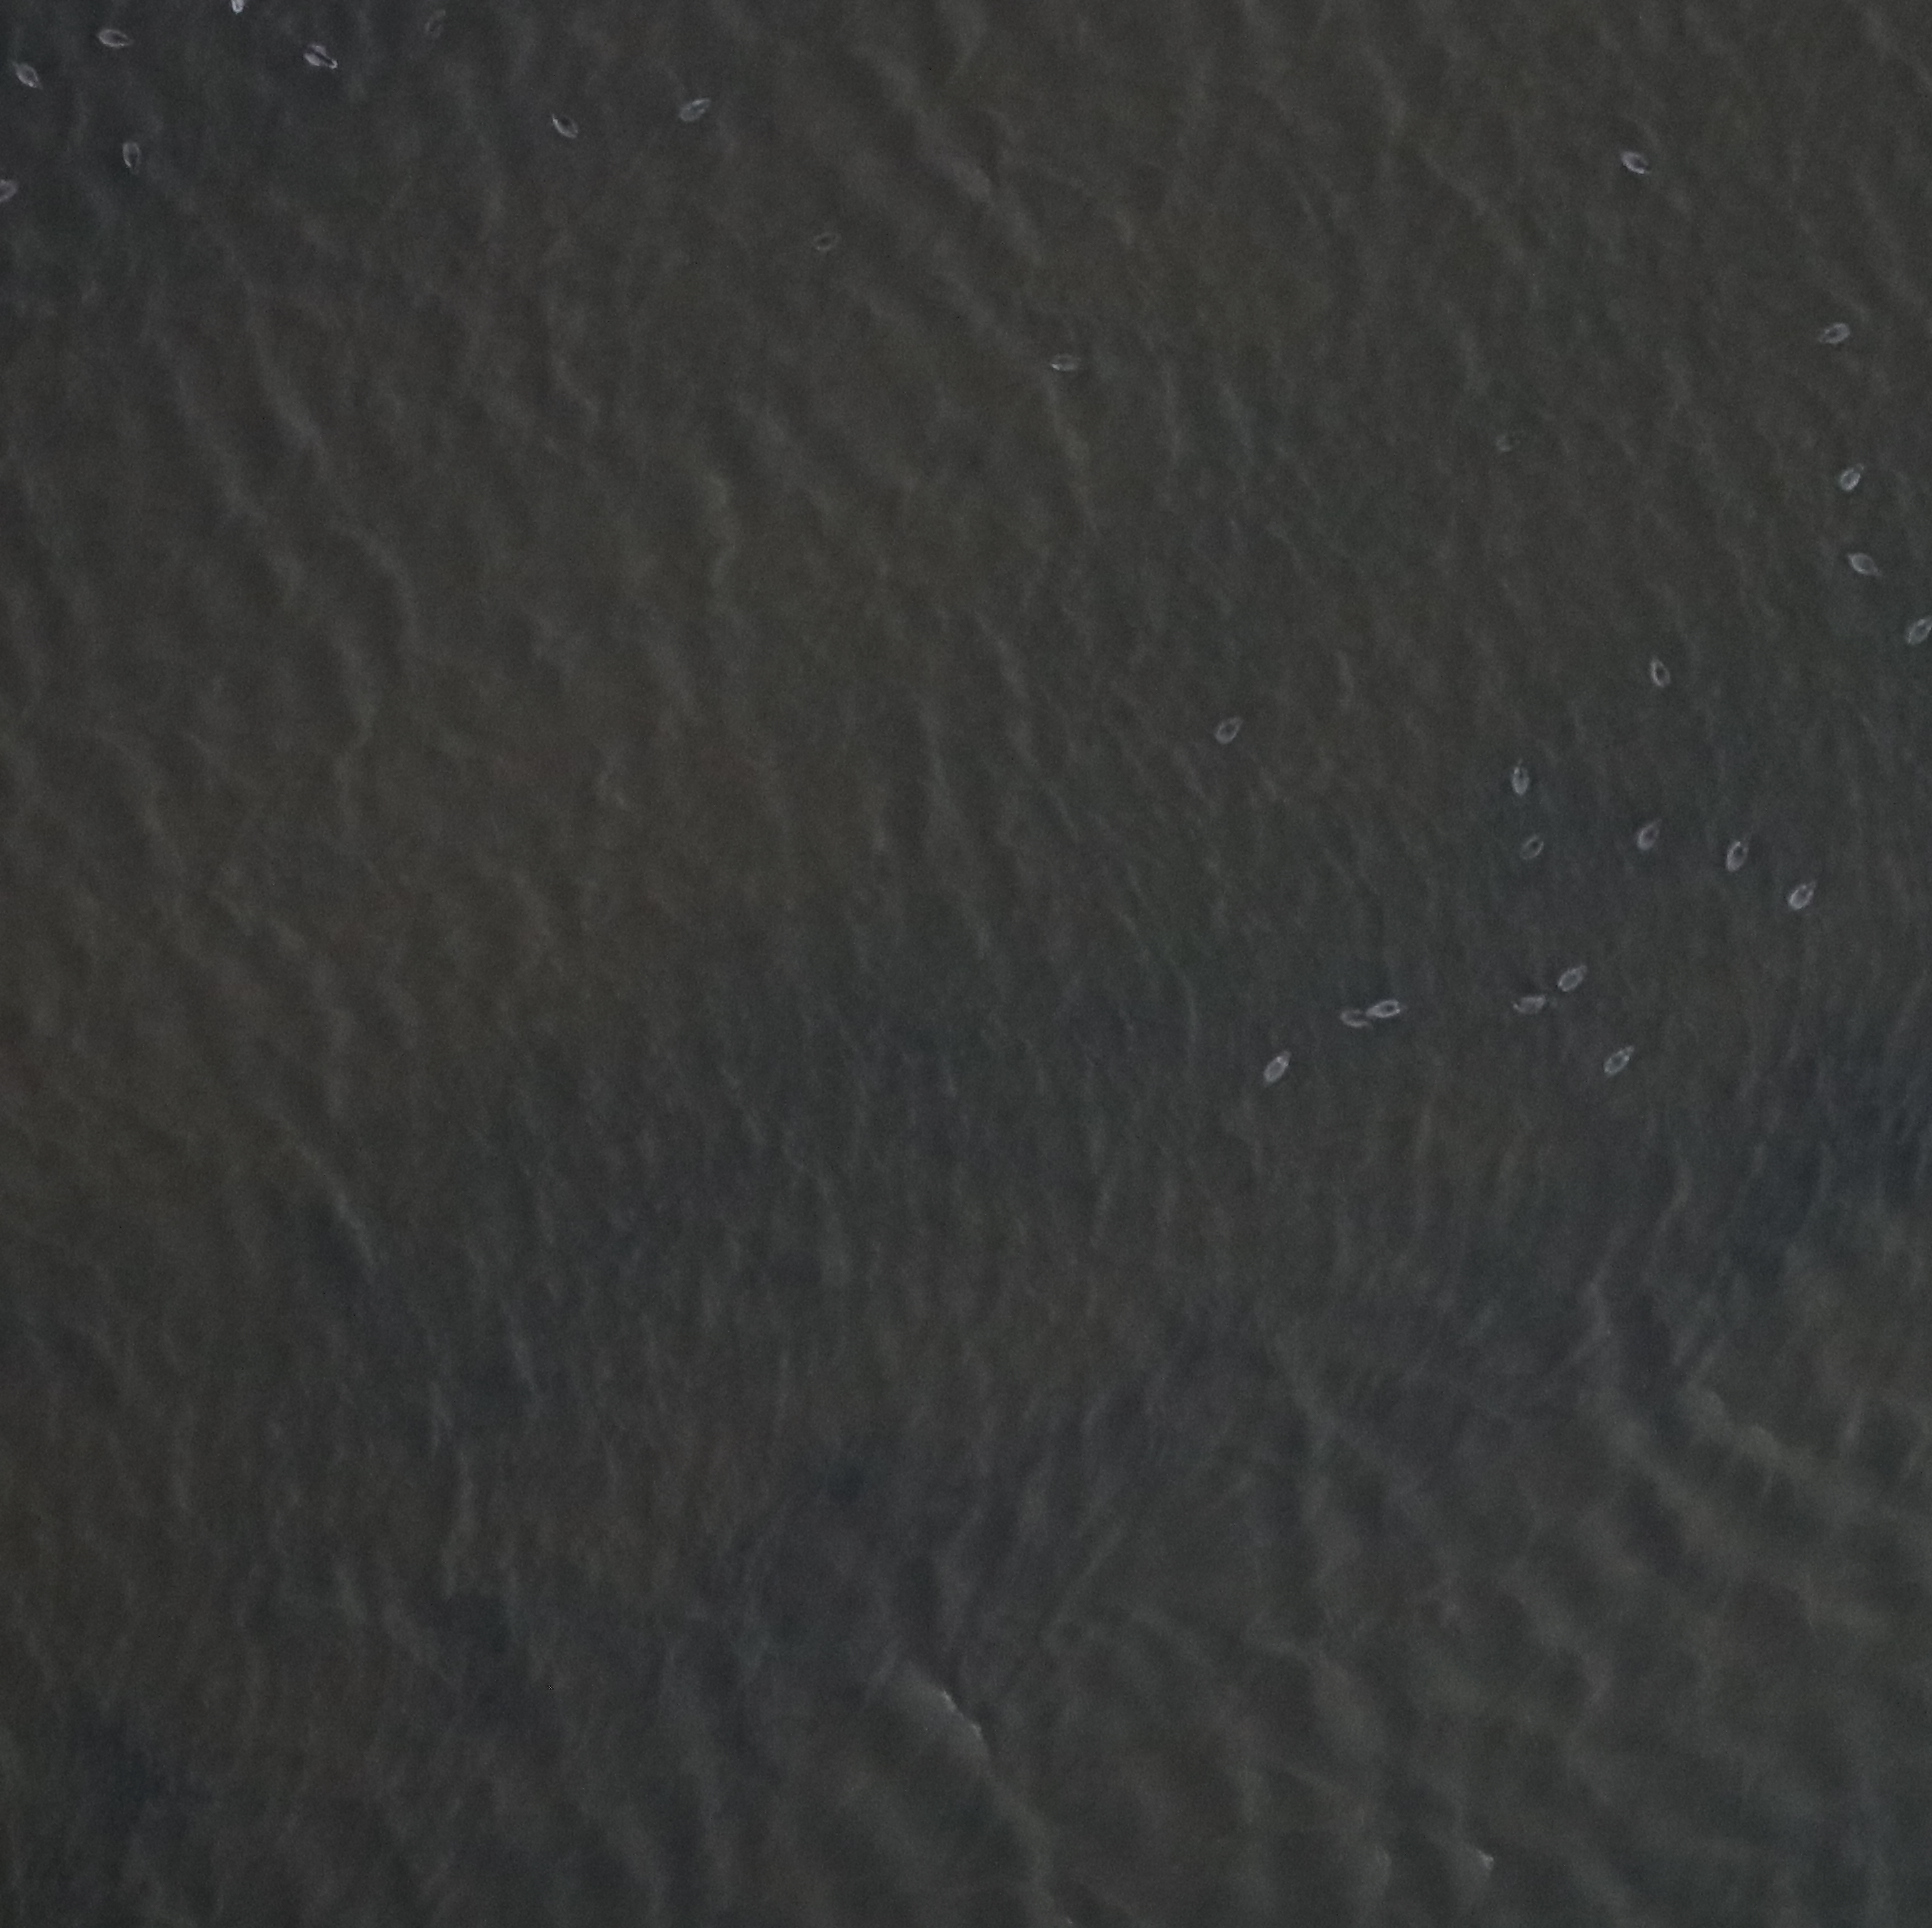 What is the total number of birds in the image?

29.